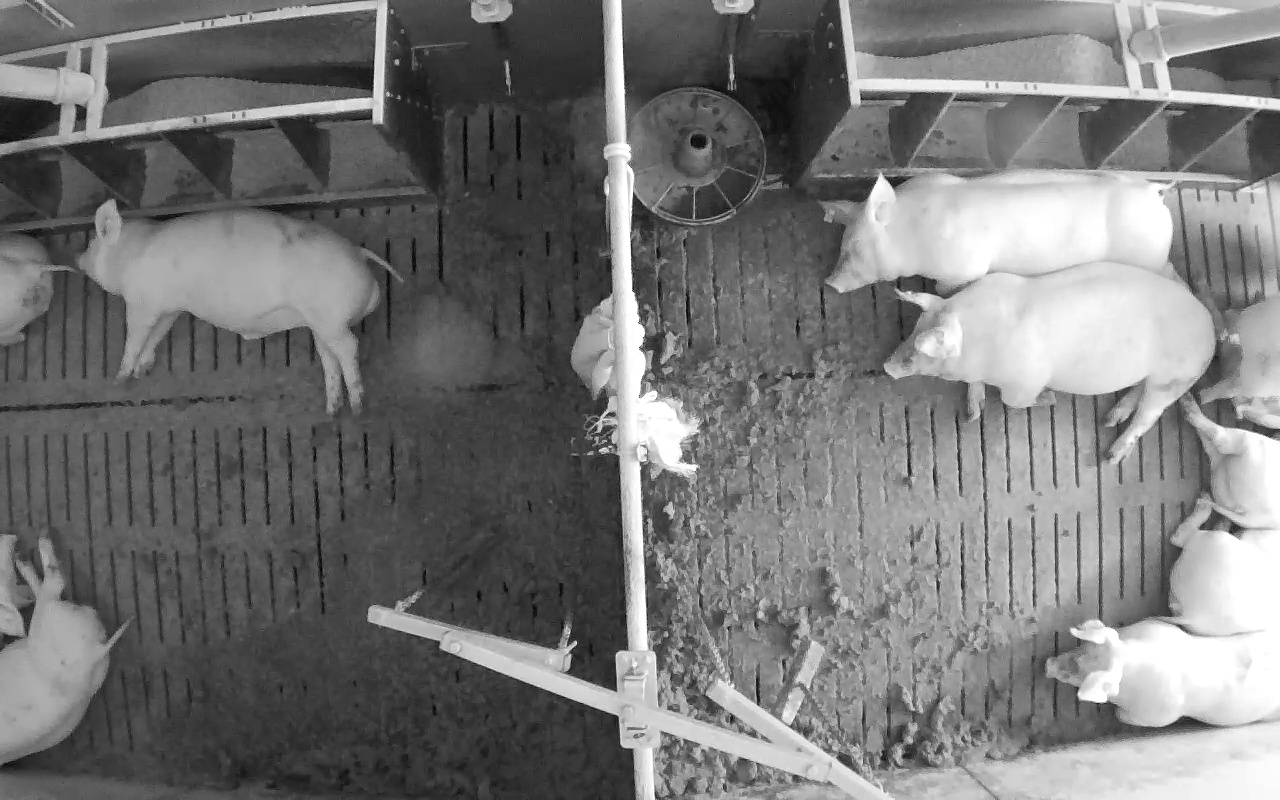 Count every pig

10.